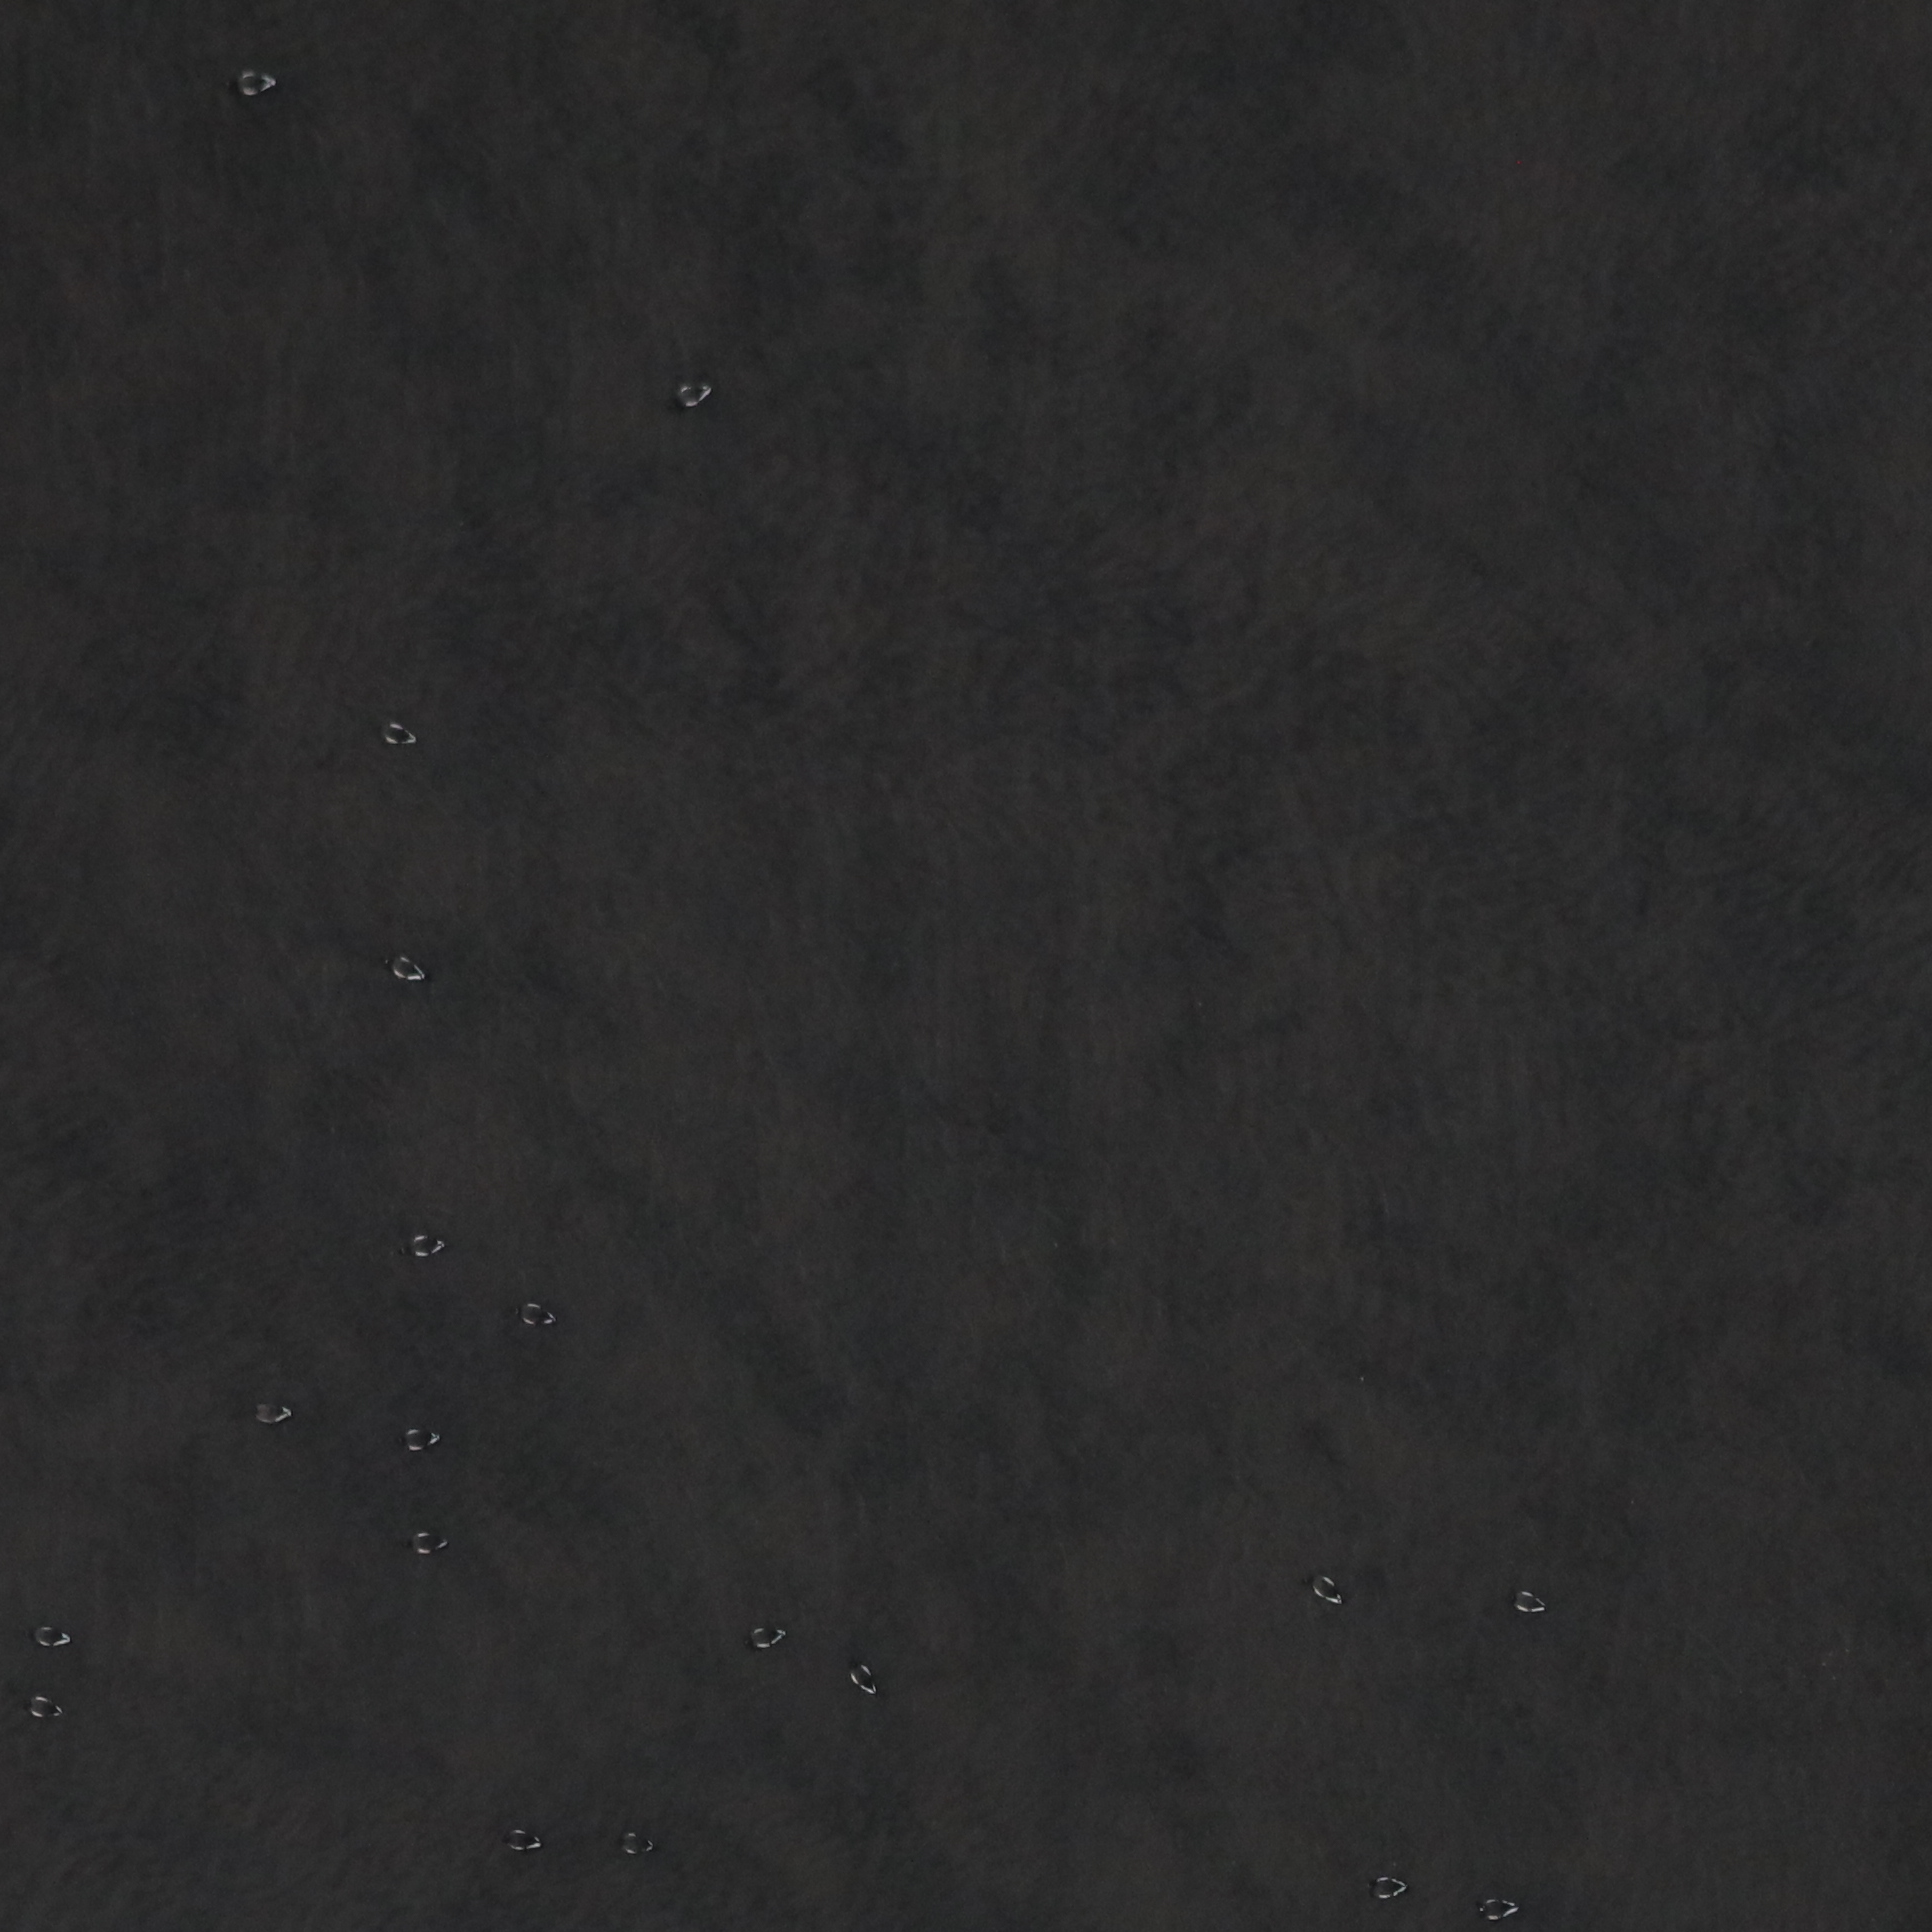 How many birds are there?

19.